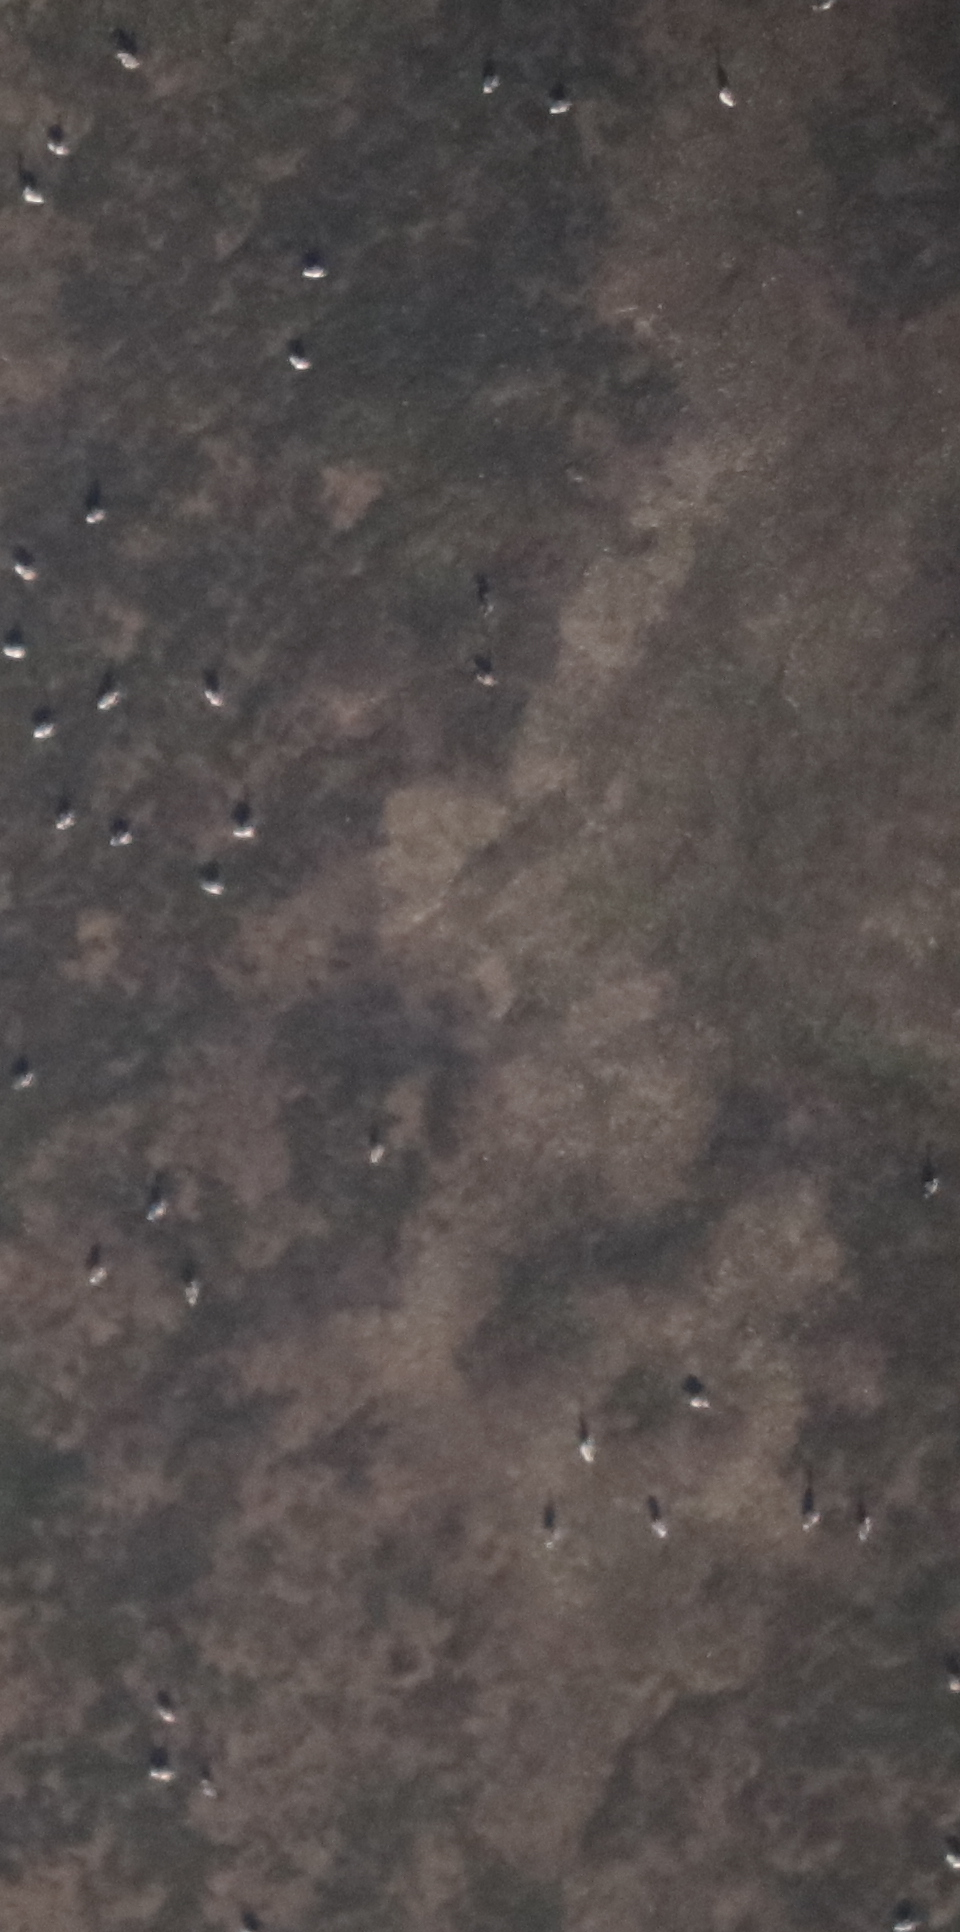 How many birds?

39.